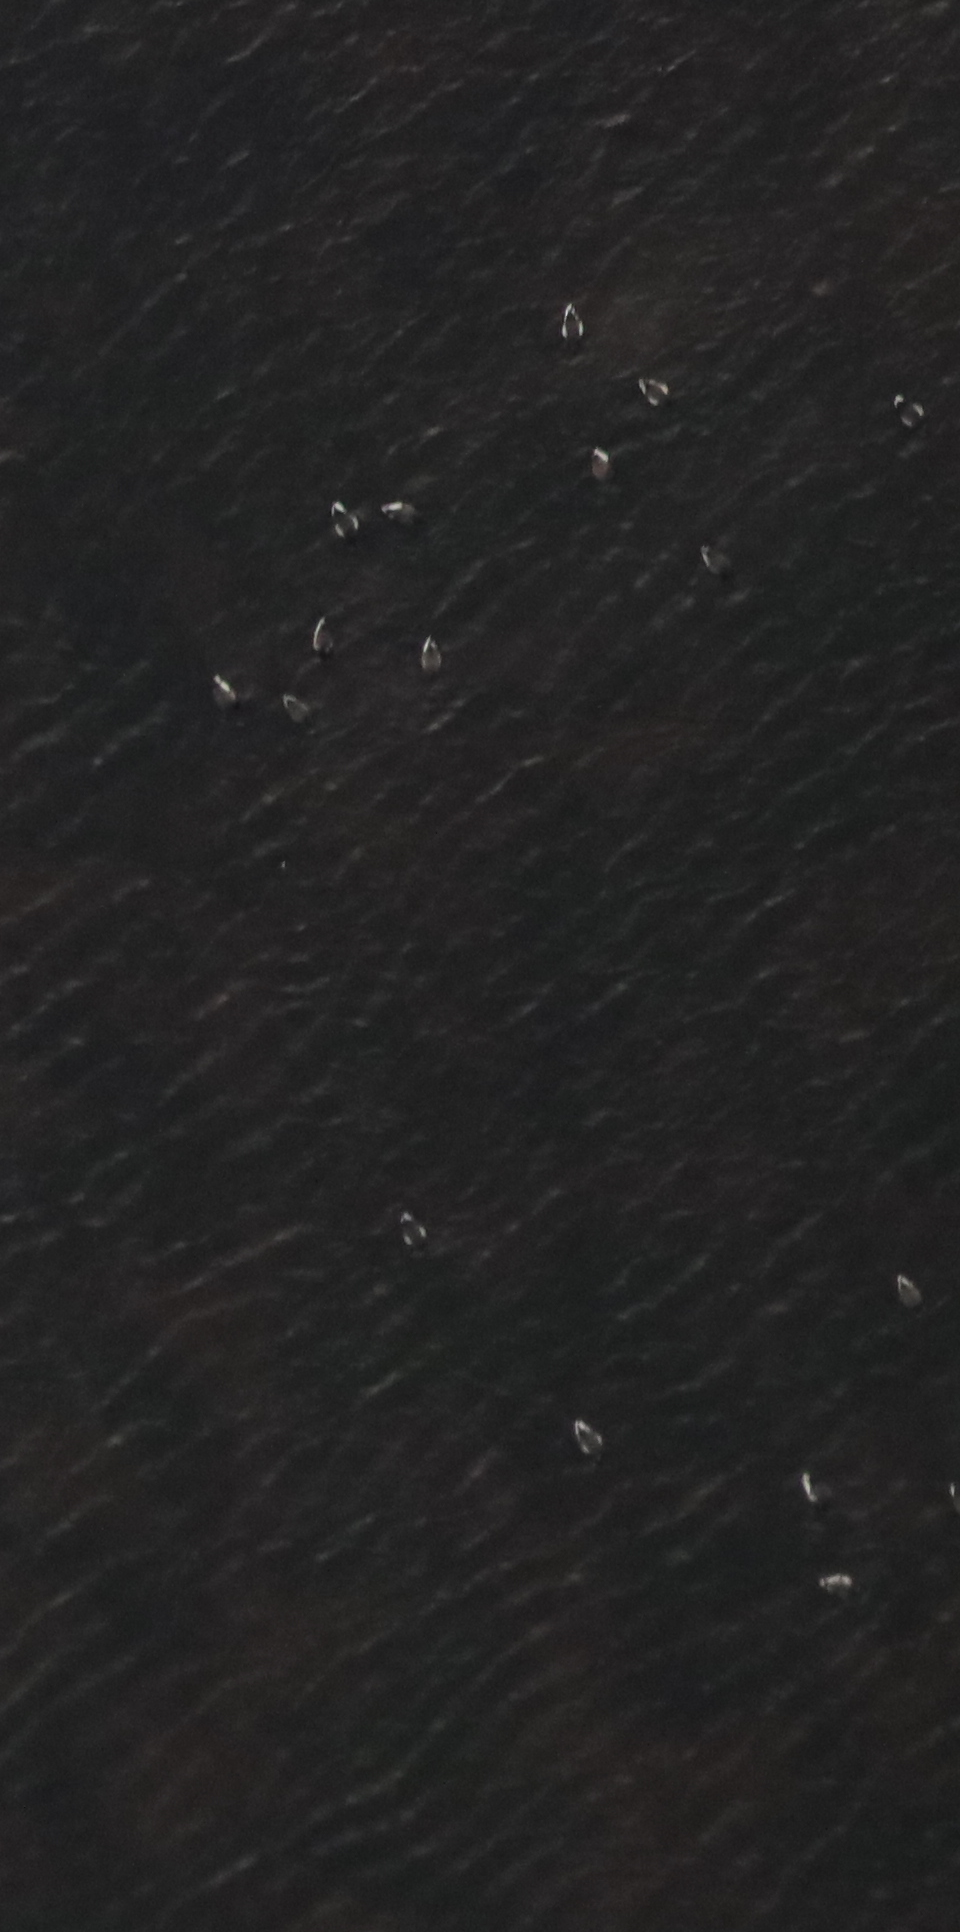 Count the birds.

16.